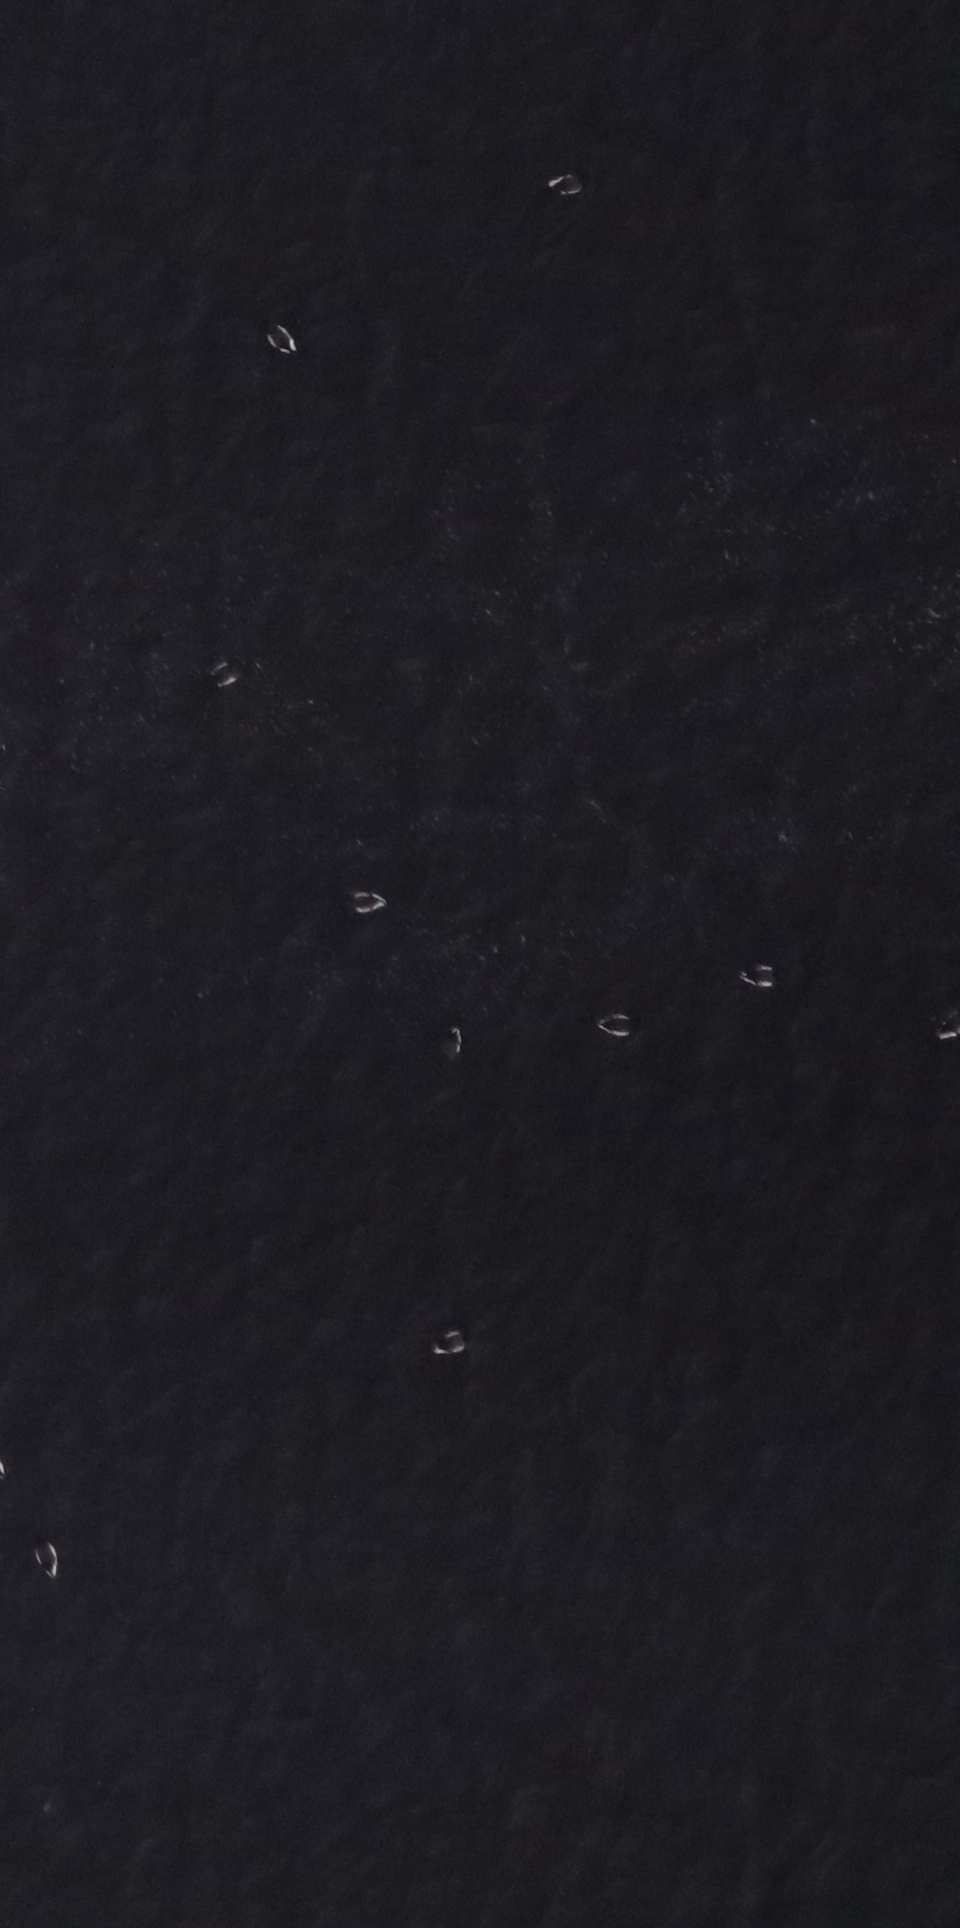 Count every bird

10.